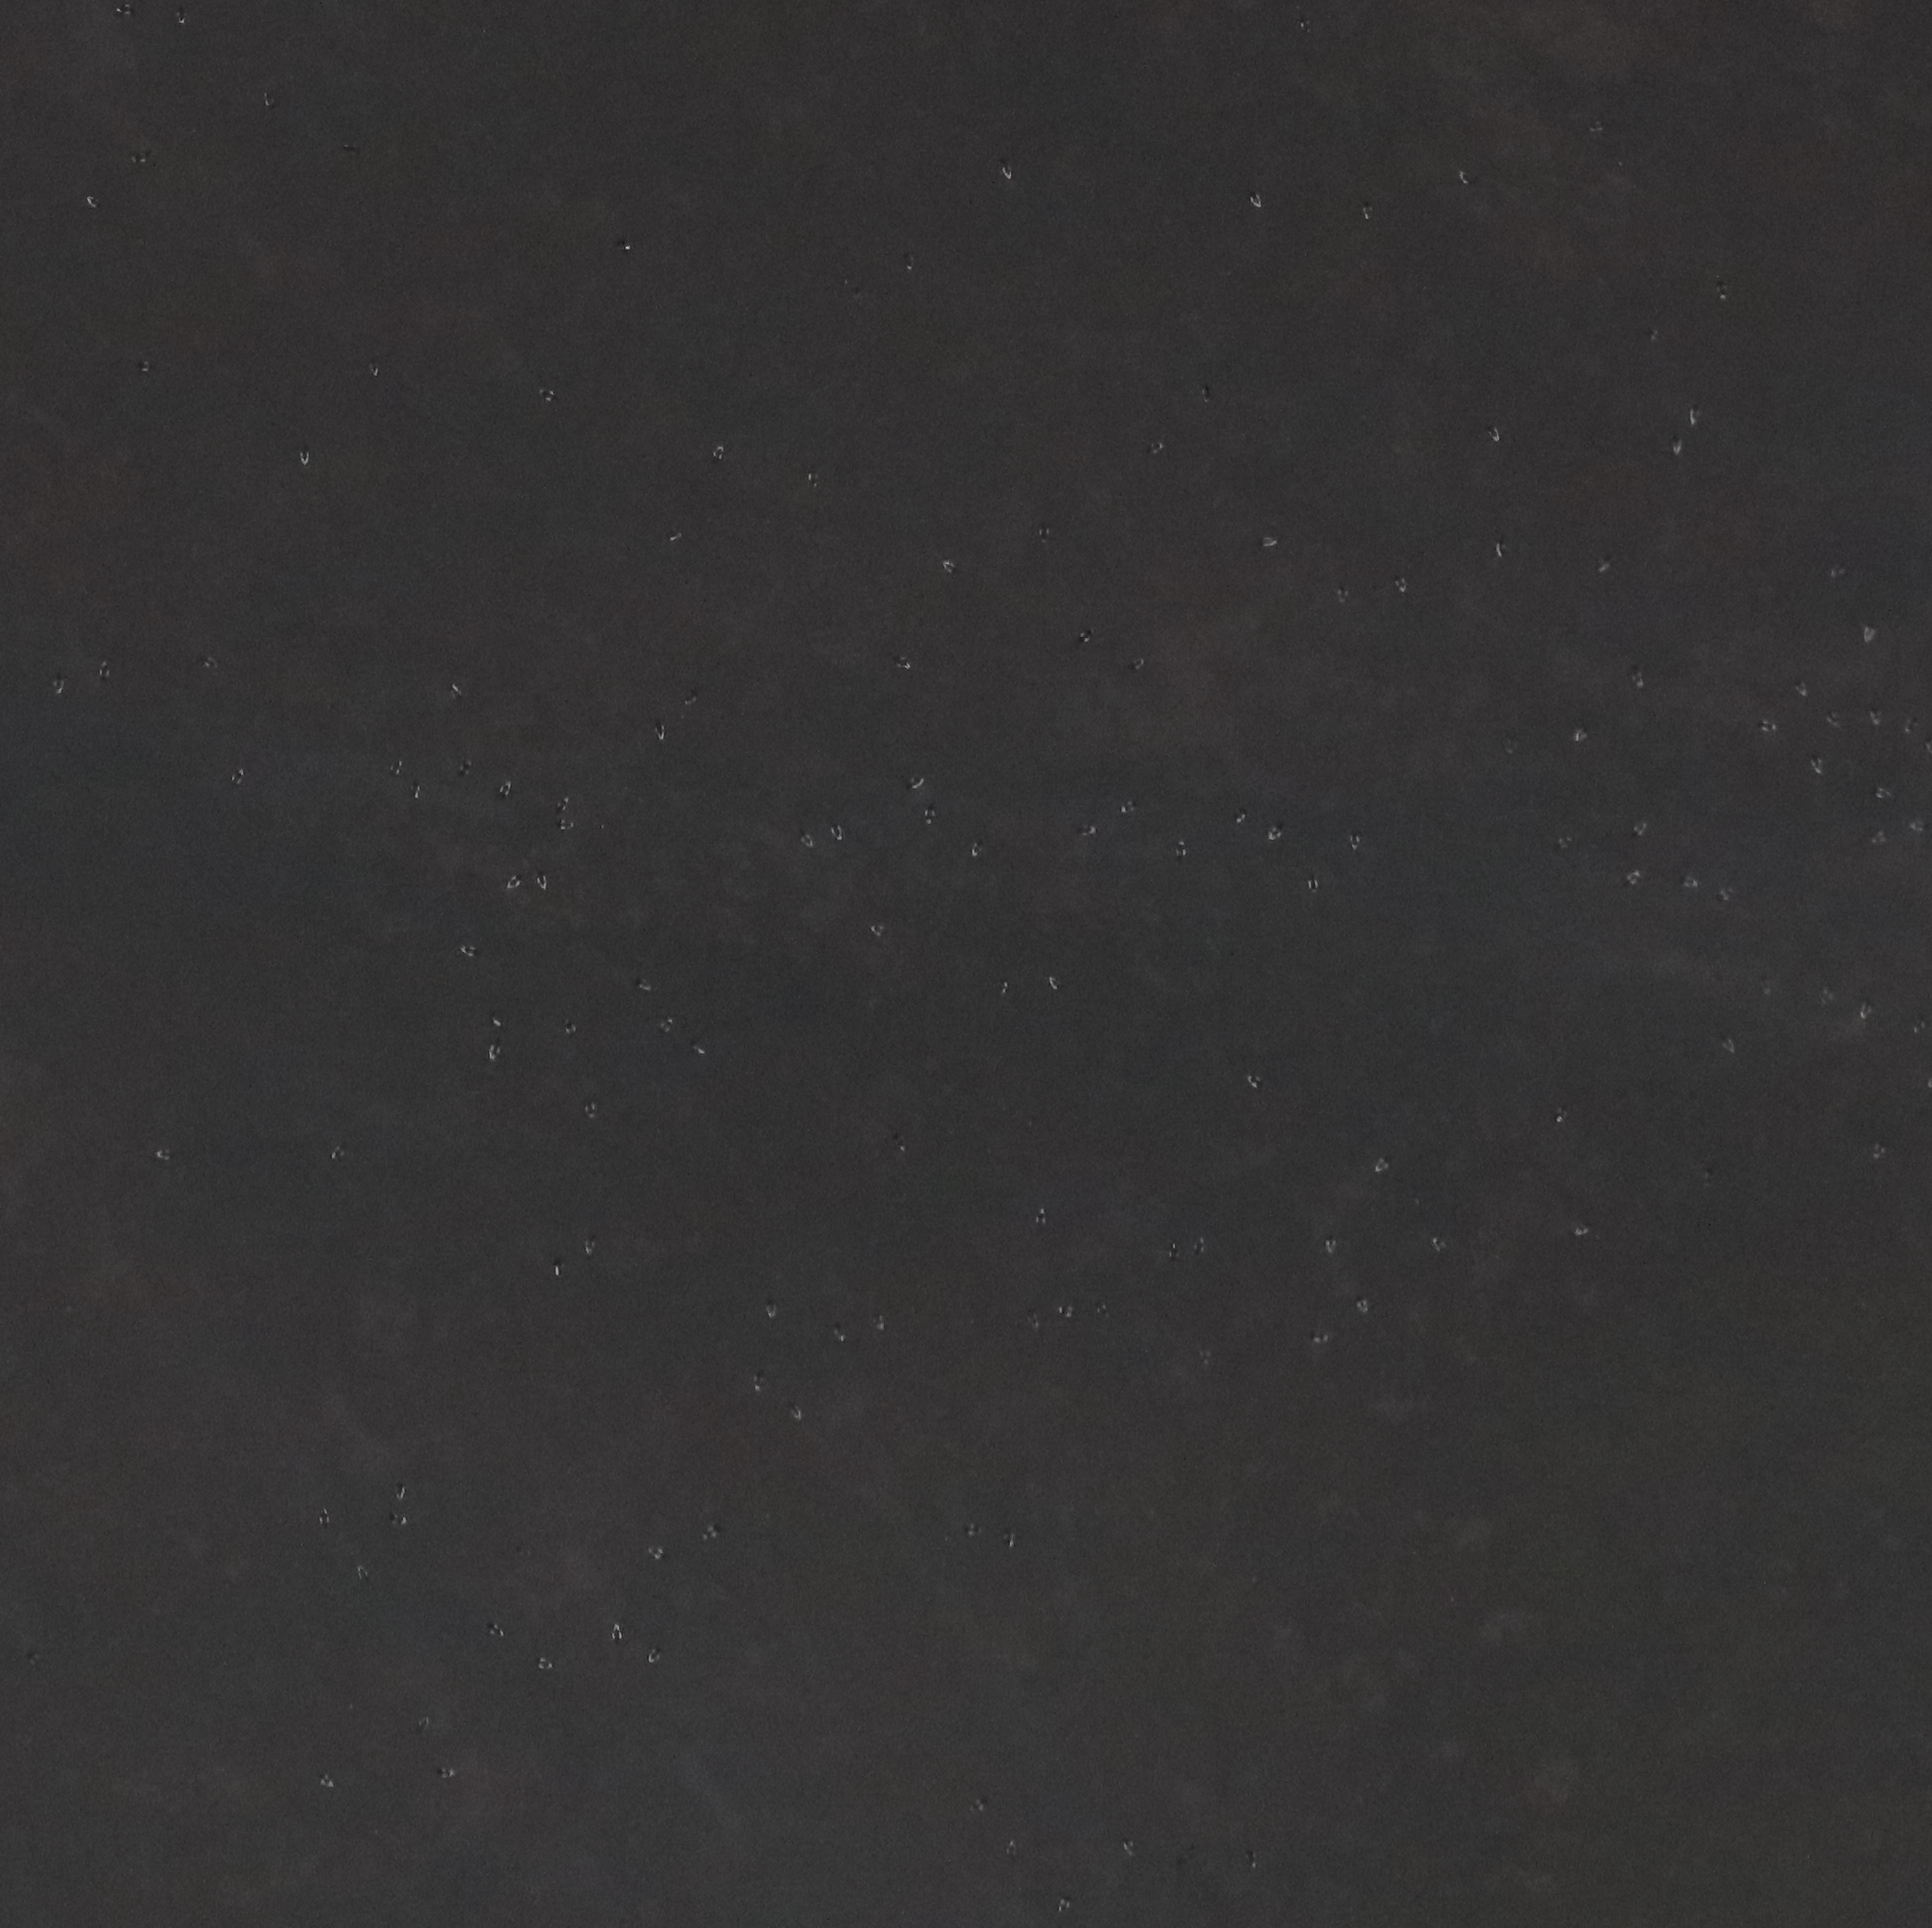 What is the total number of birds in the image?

151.